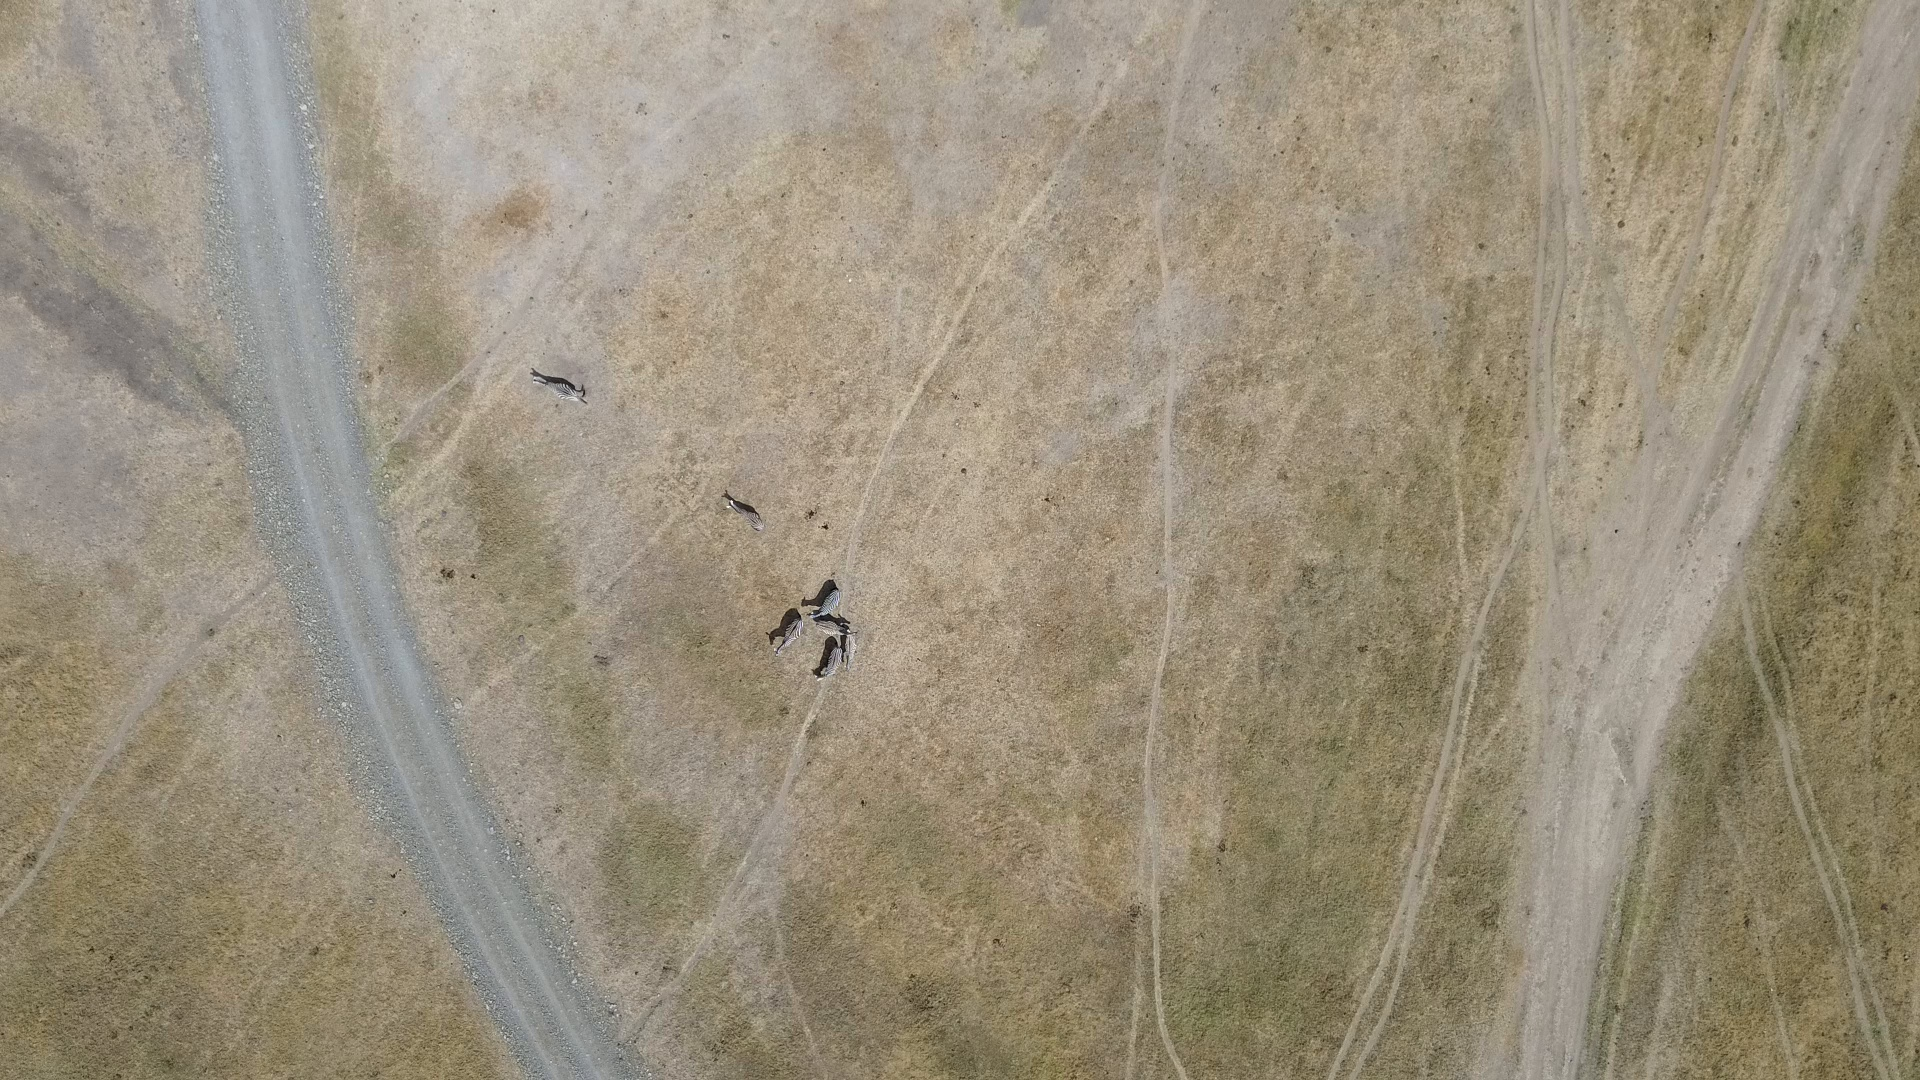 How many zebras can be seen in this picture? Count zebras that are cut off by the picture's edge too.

7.